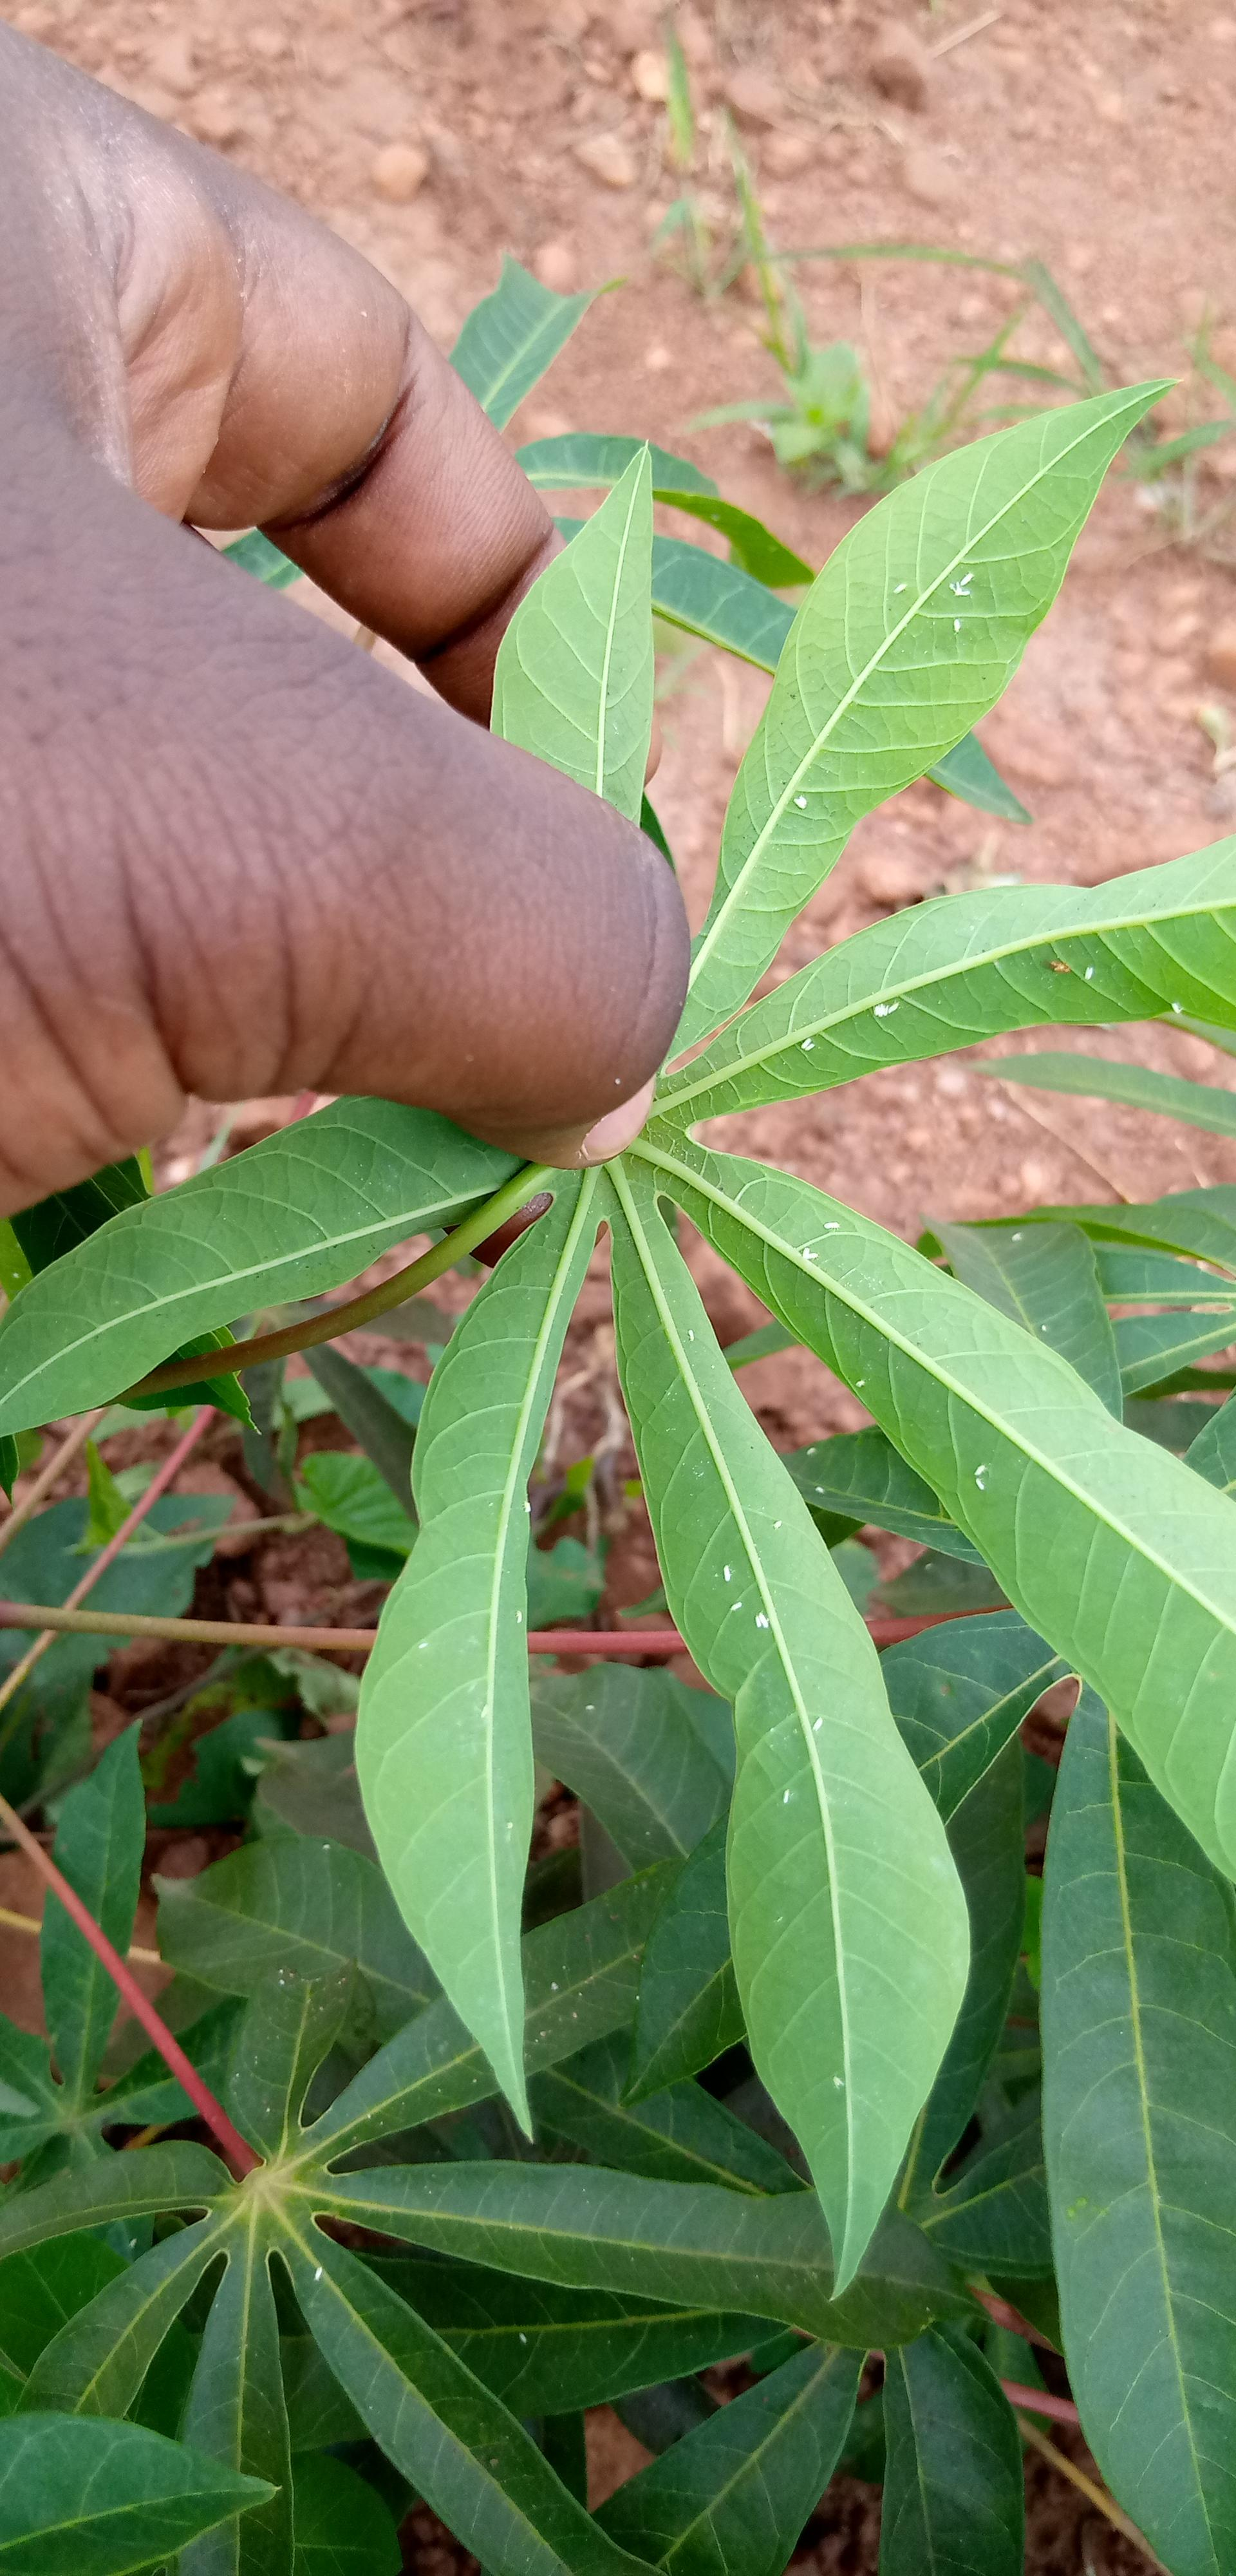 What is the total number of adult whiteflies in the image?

37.